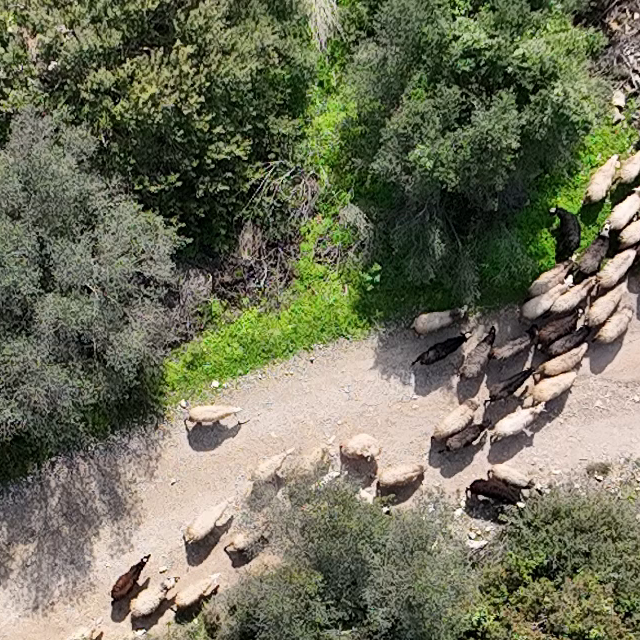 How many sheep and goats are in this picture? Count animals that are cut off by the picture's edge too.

38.